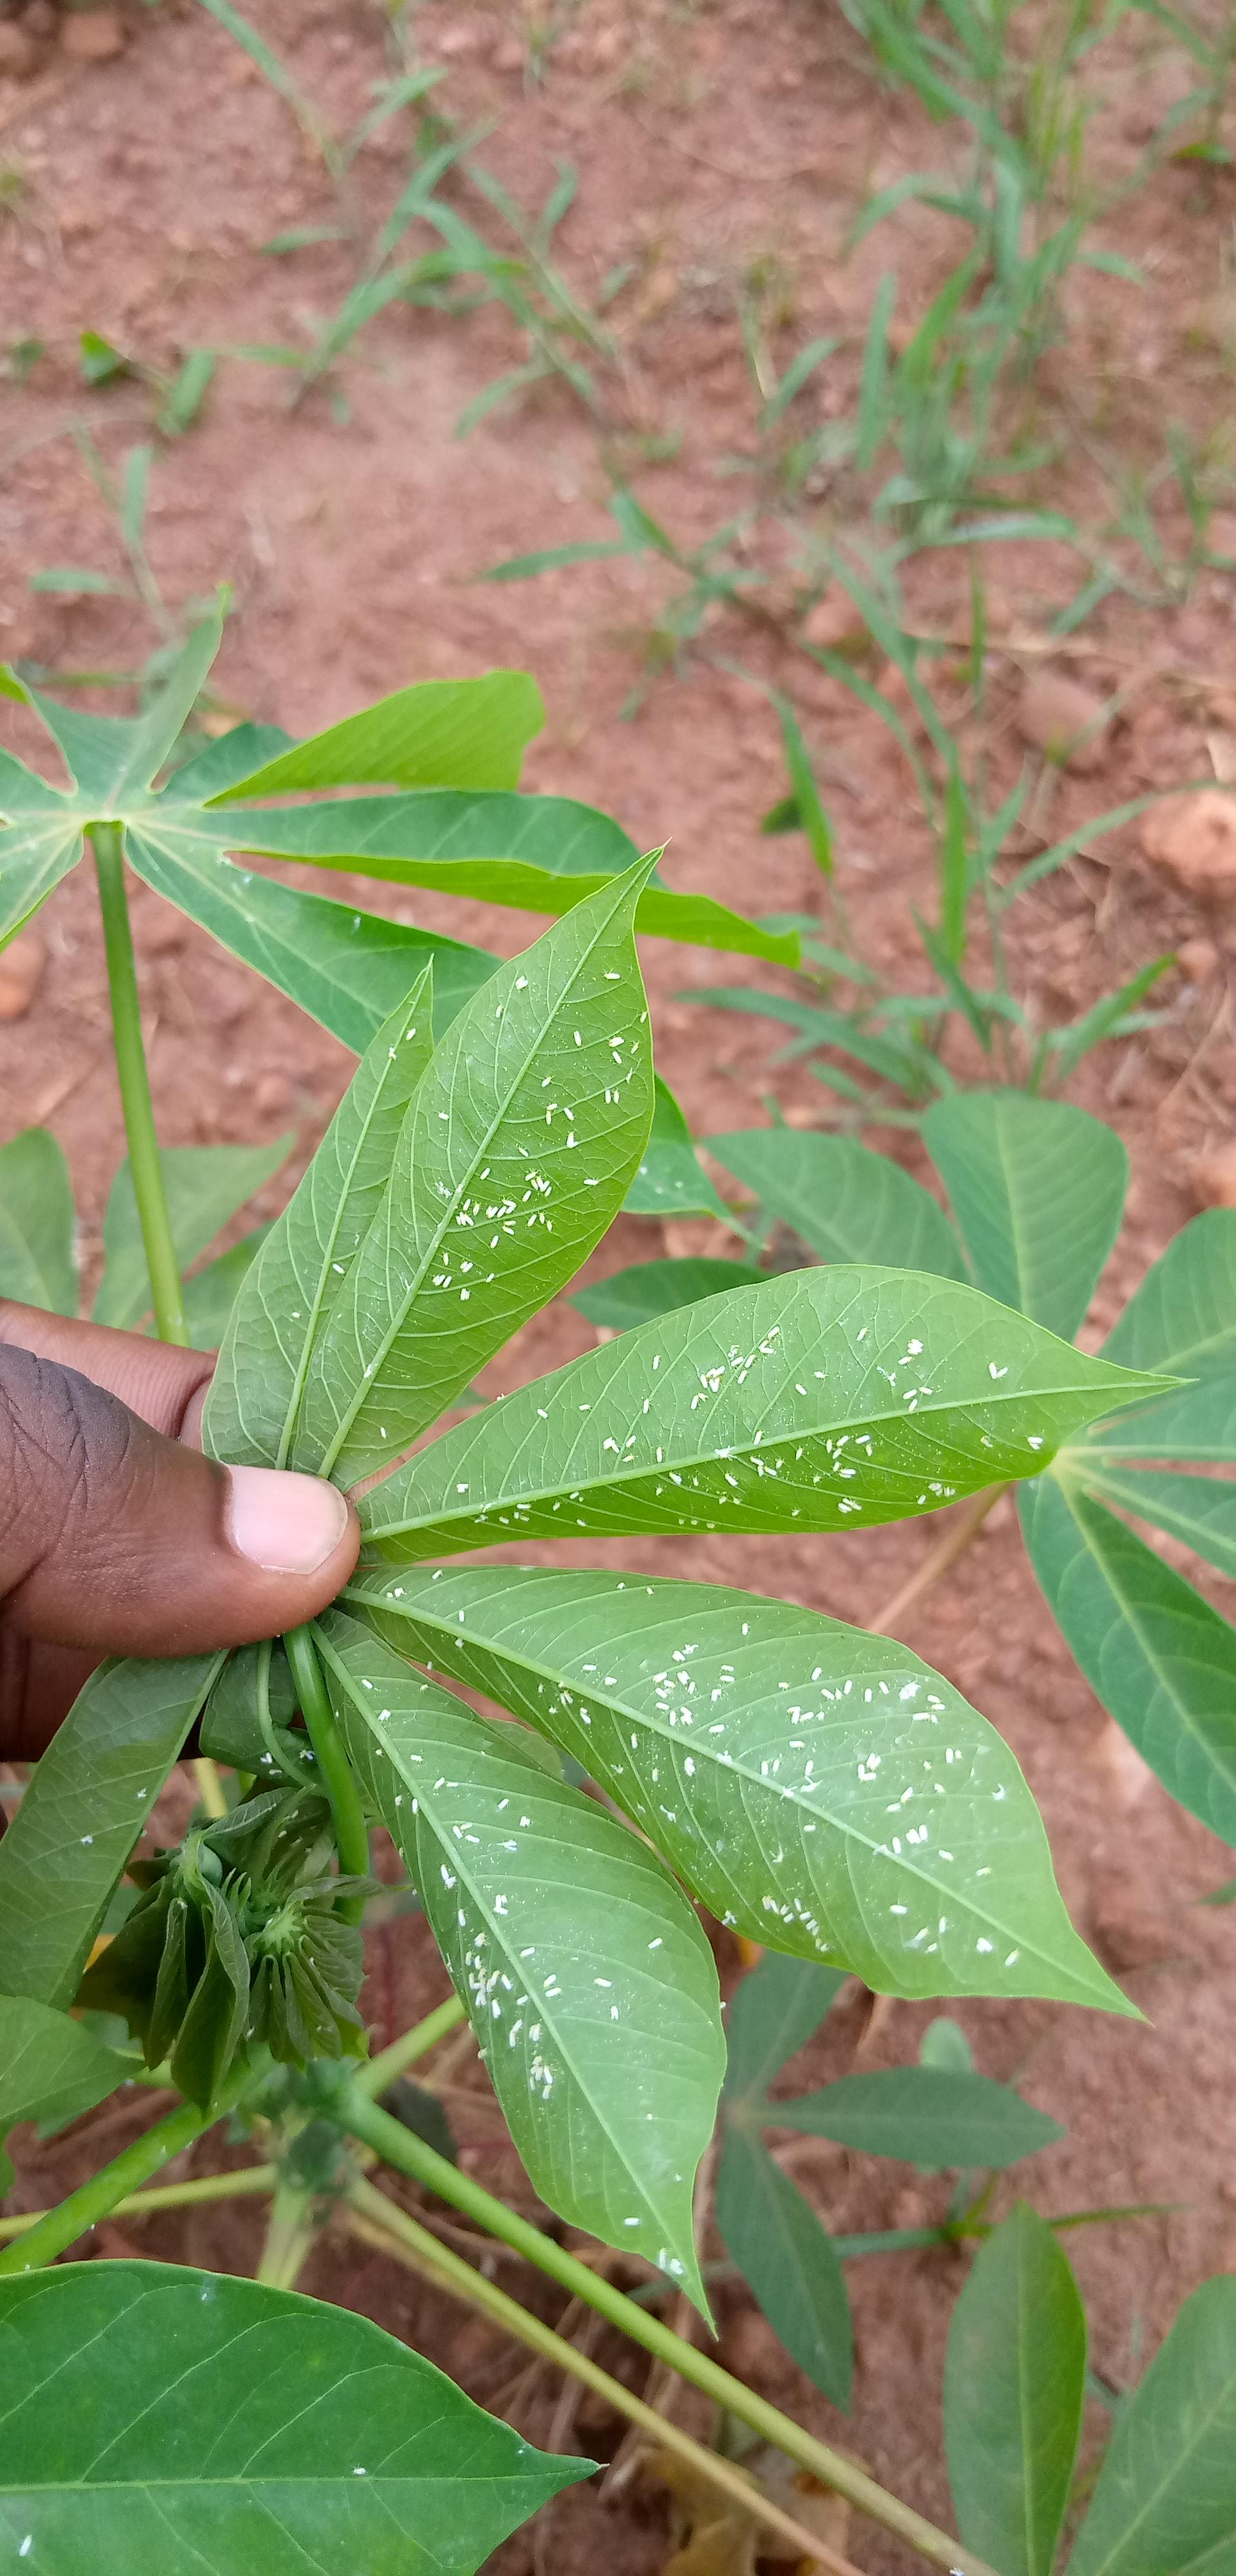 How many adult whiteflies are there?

265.